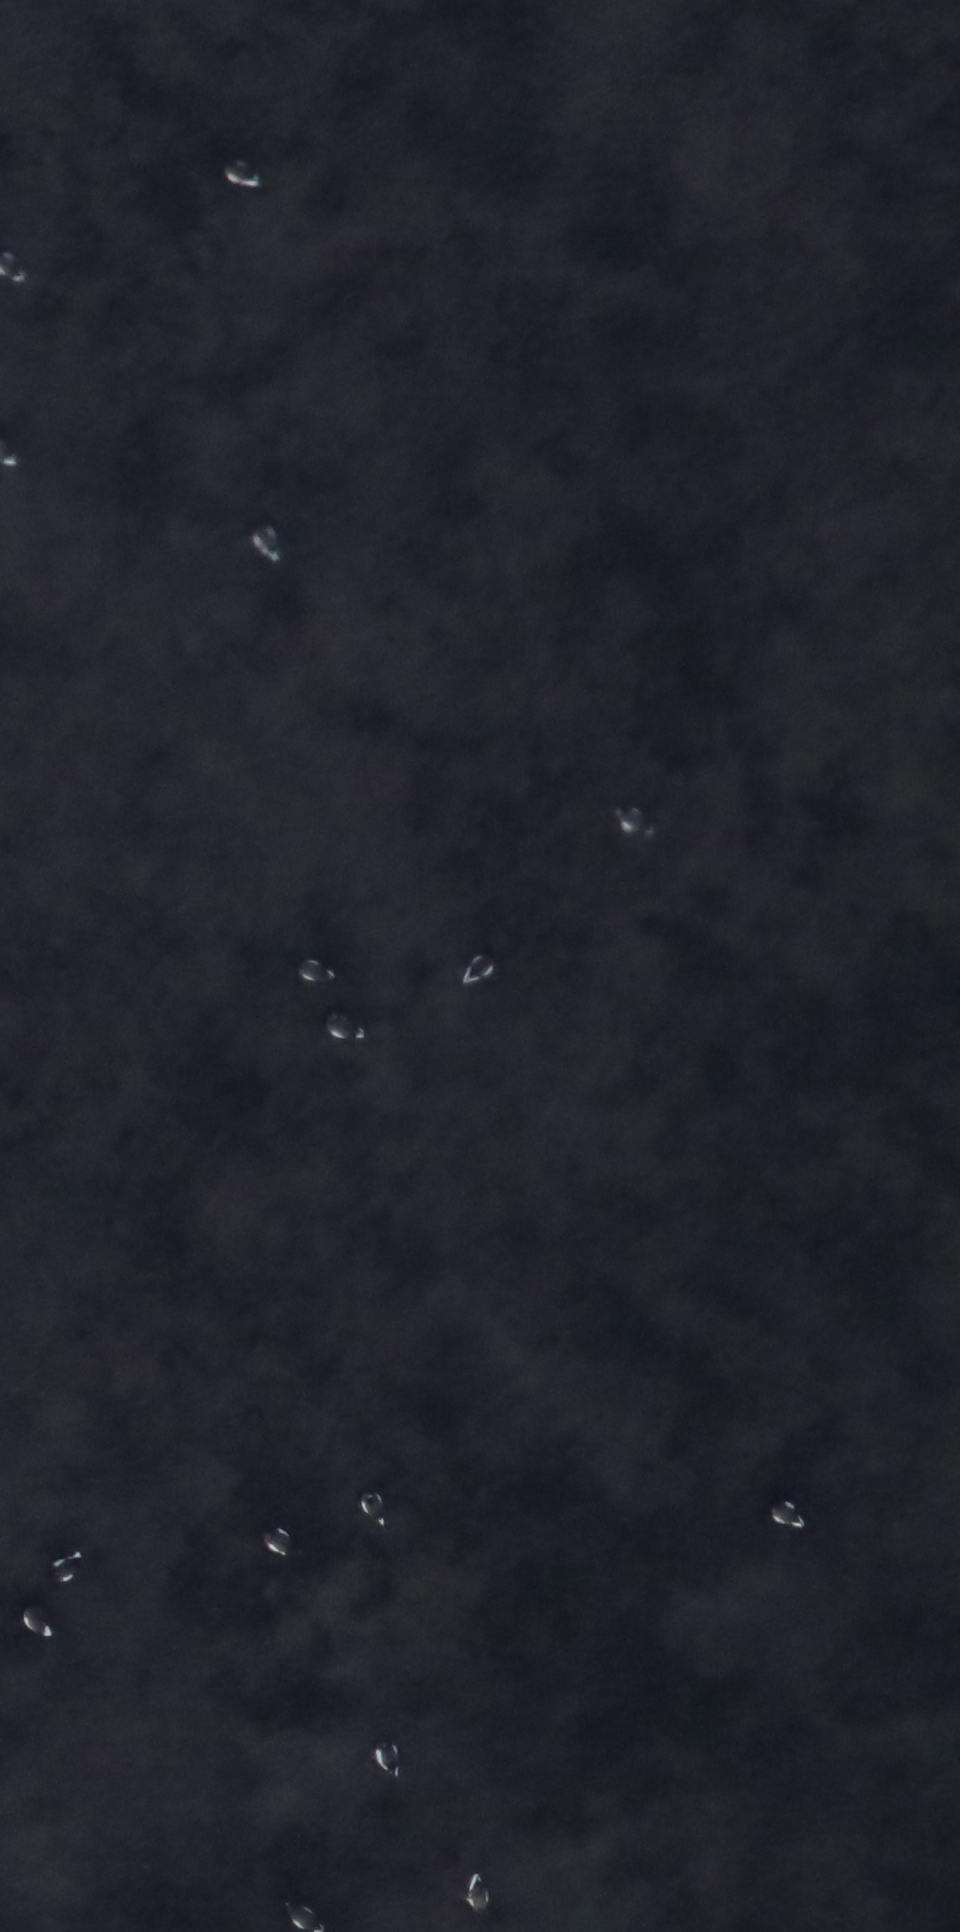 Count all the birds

16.